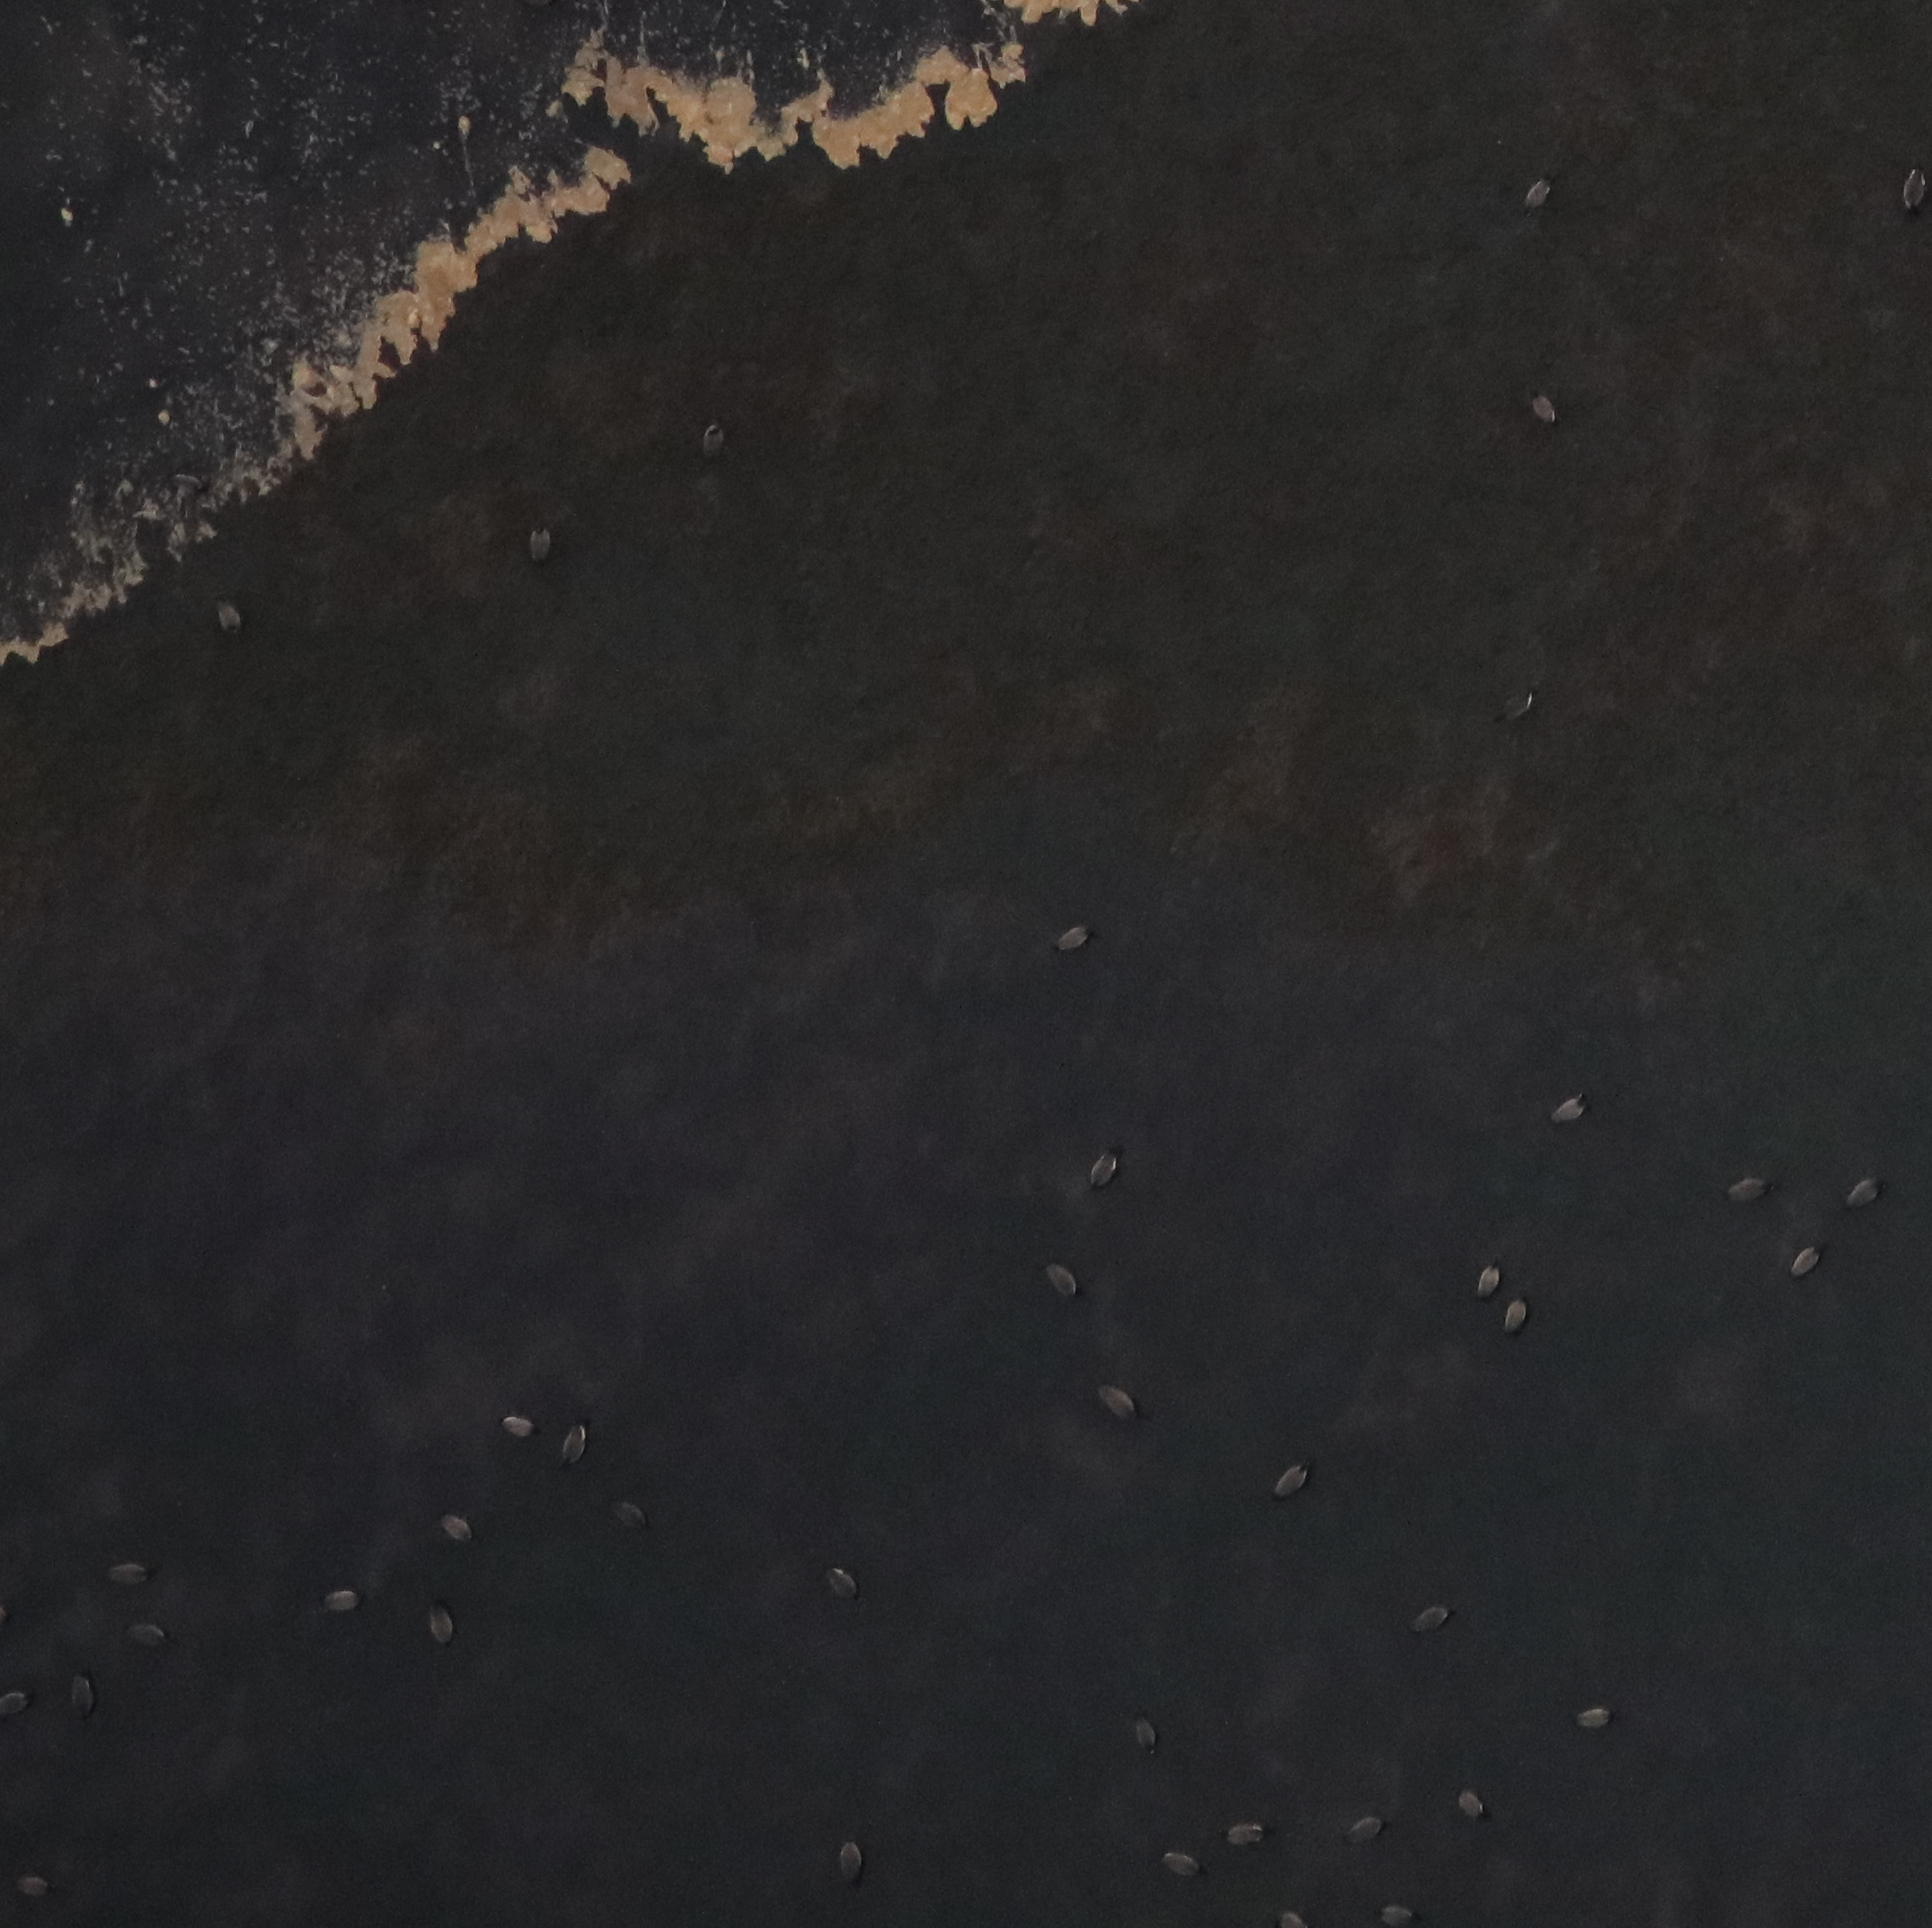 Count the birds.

41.